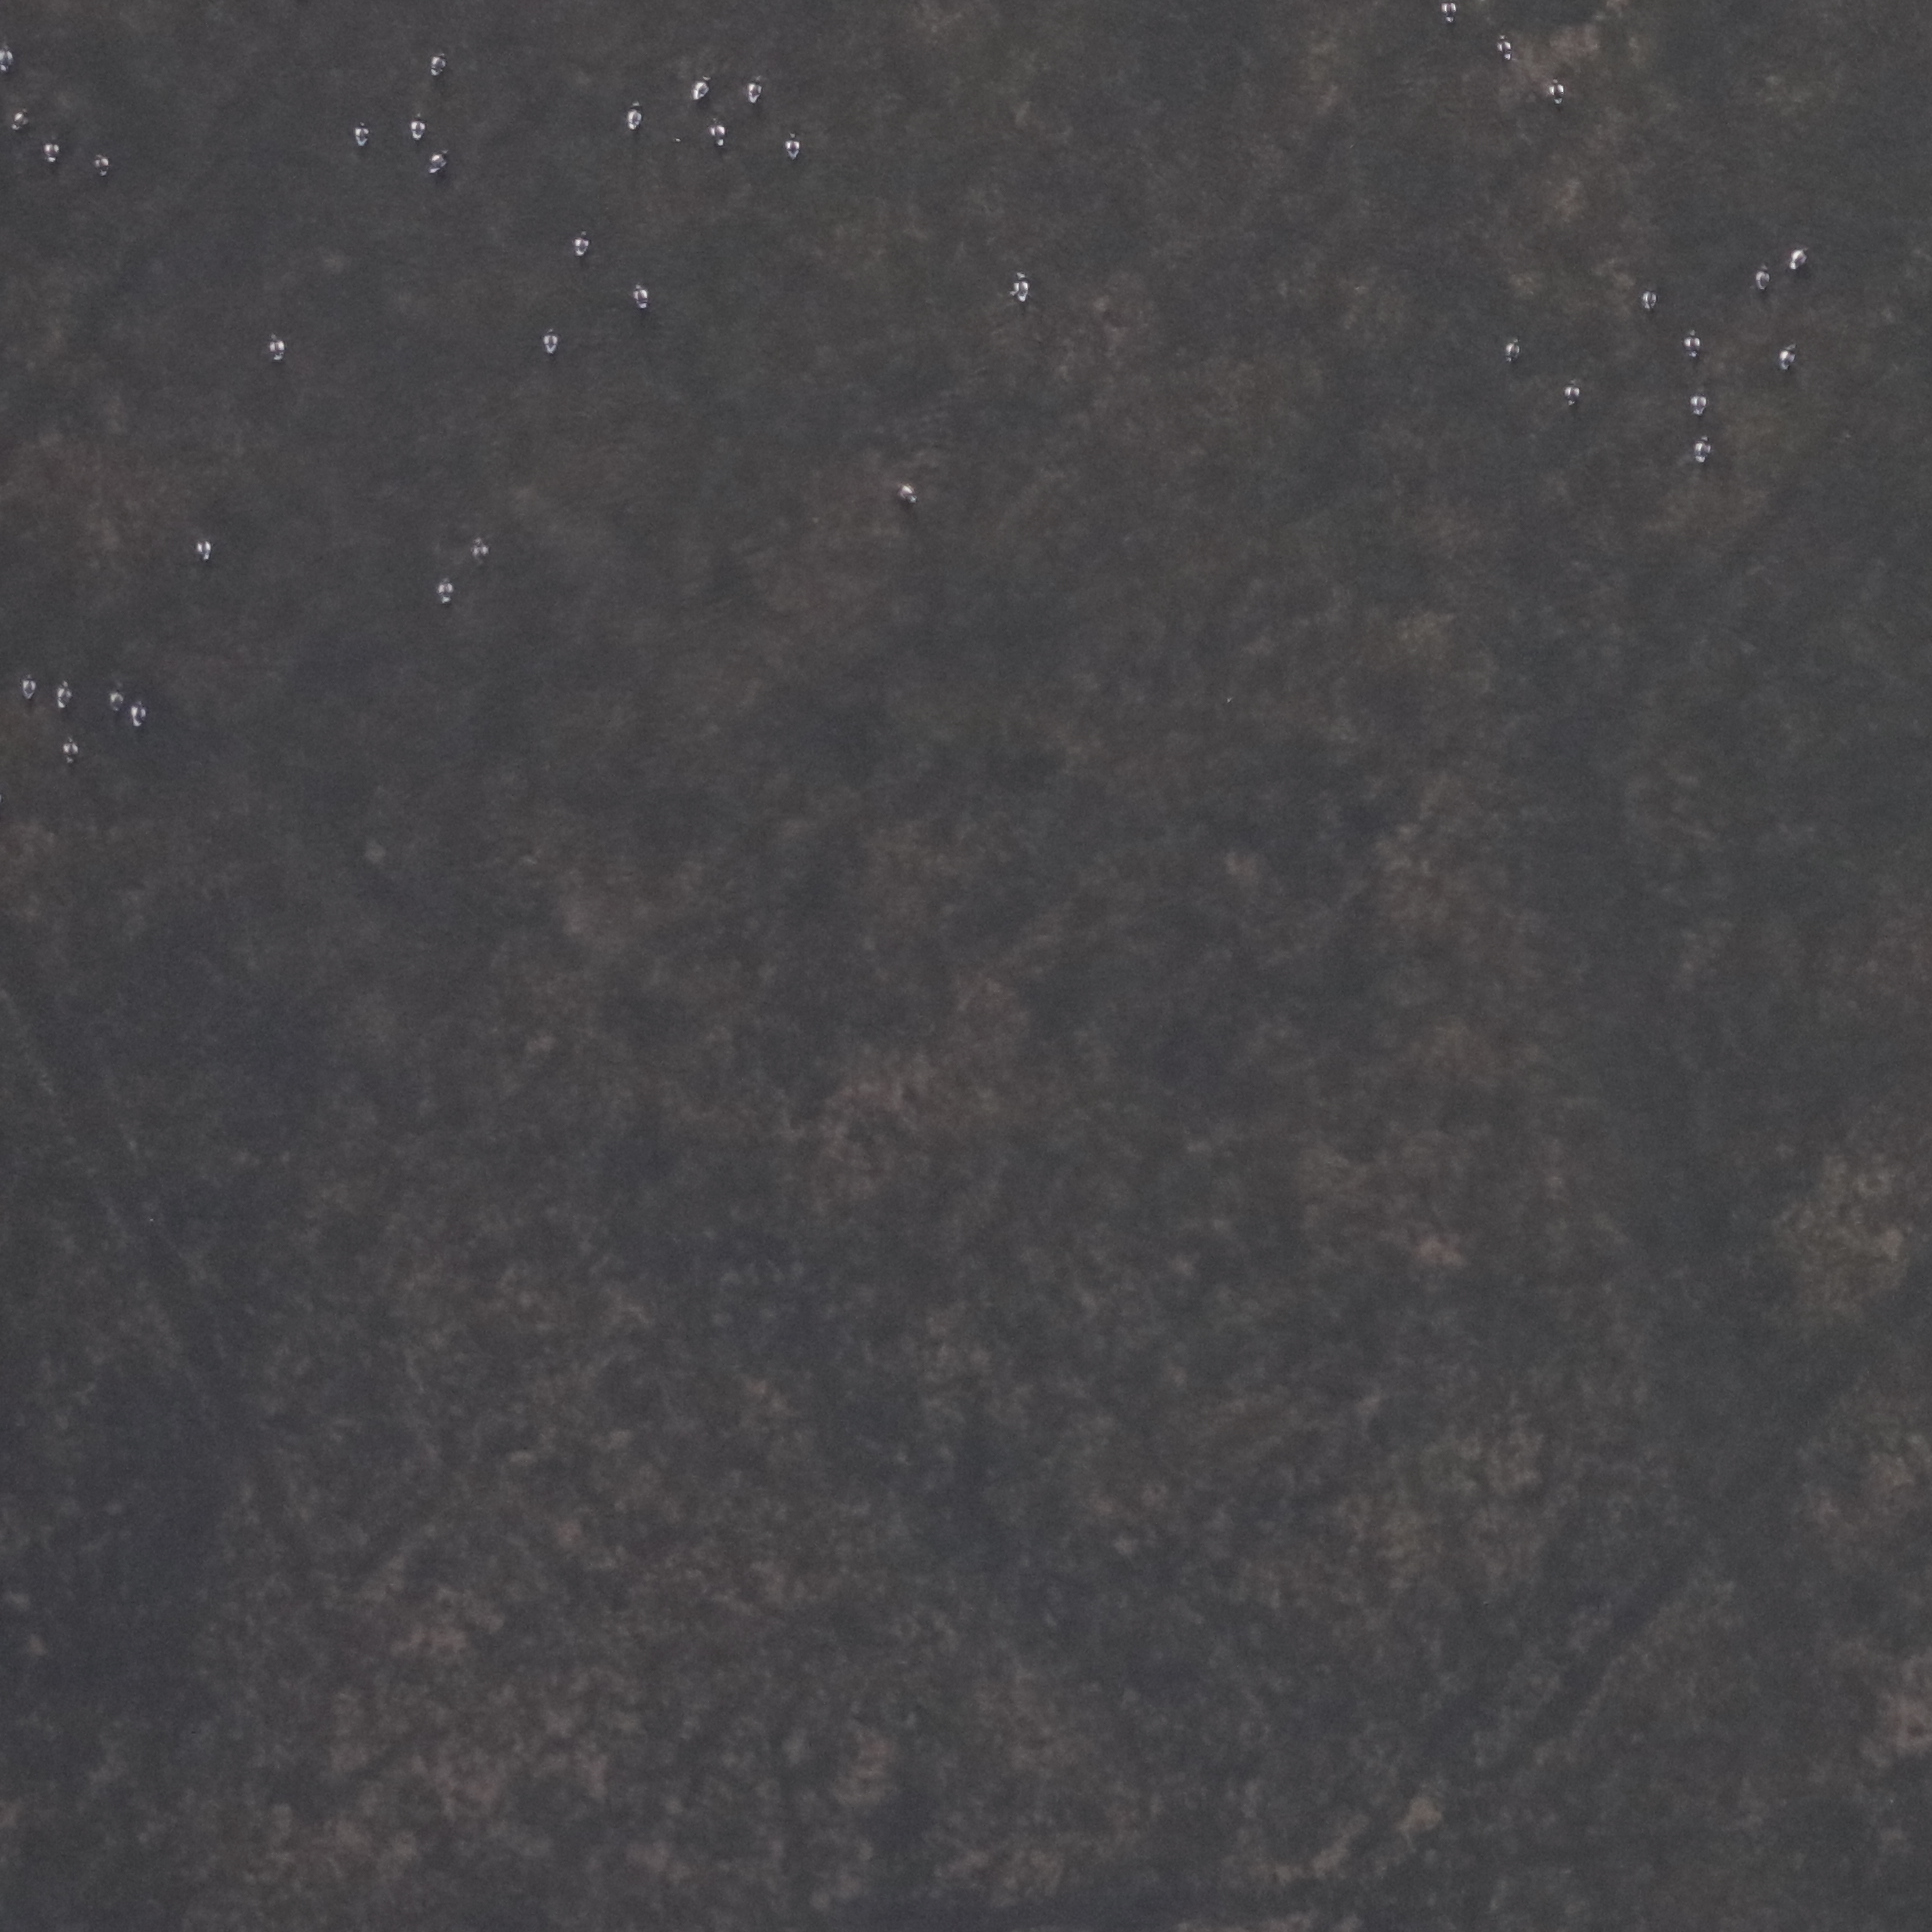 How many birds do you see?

39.